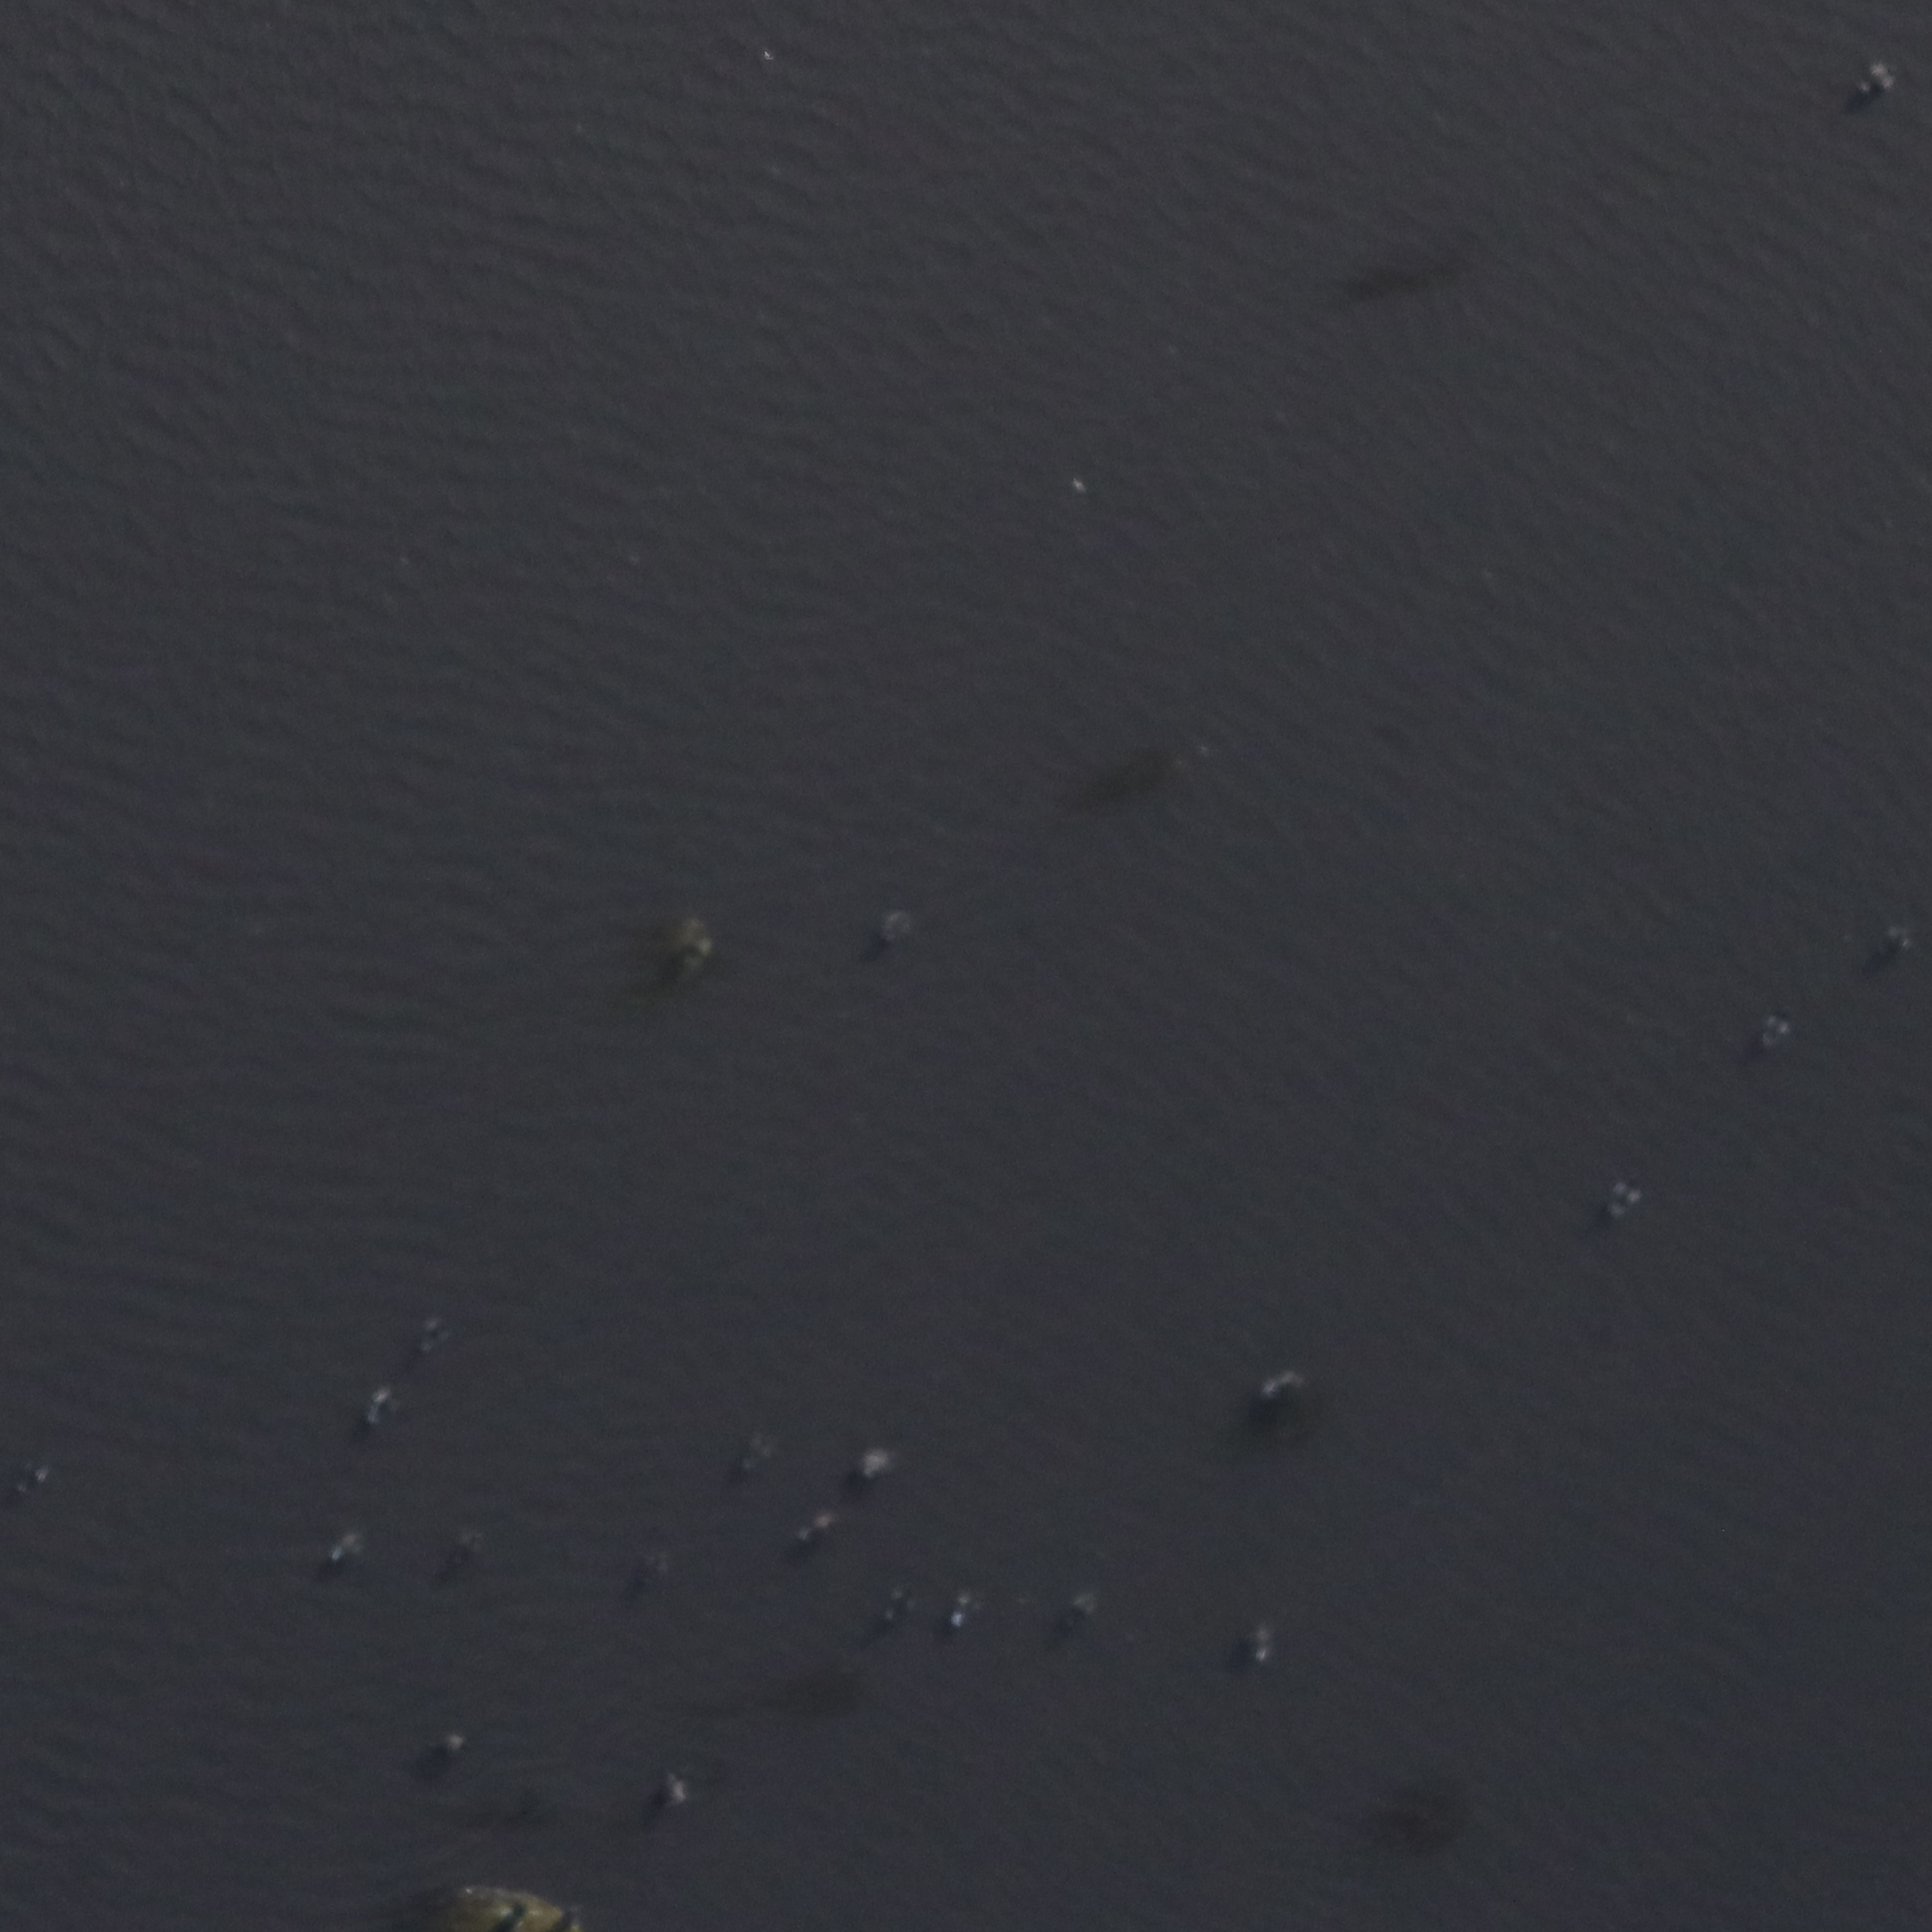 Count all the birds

22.